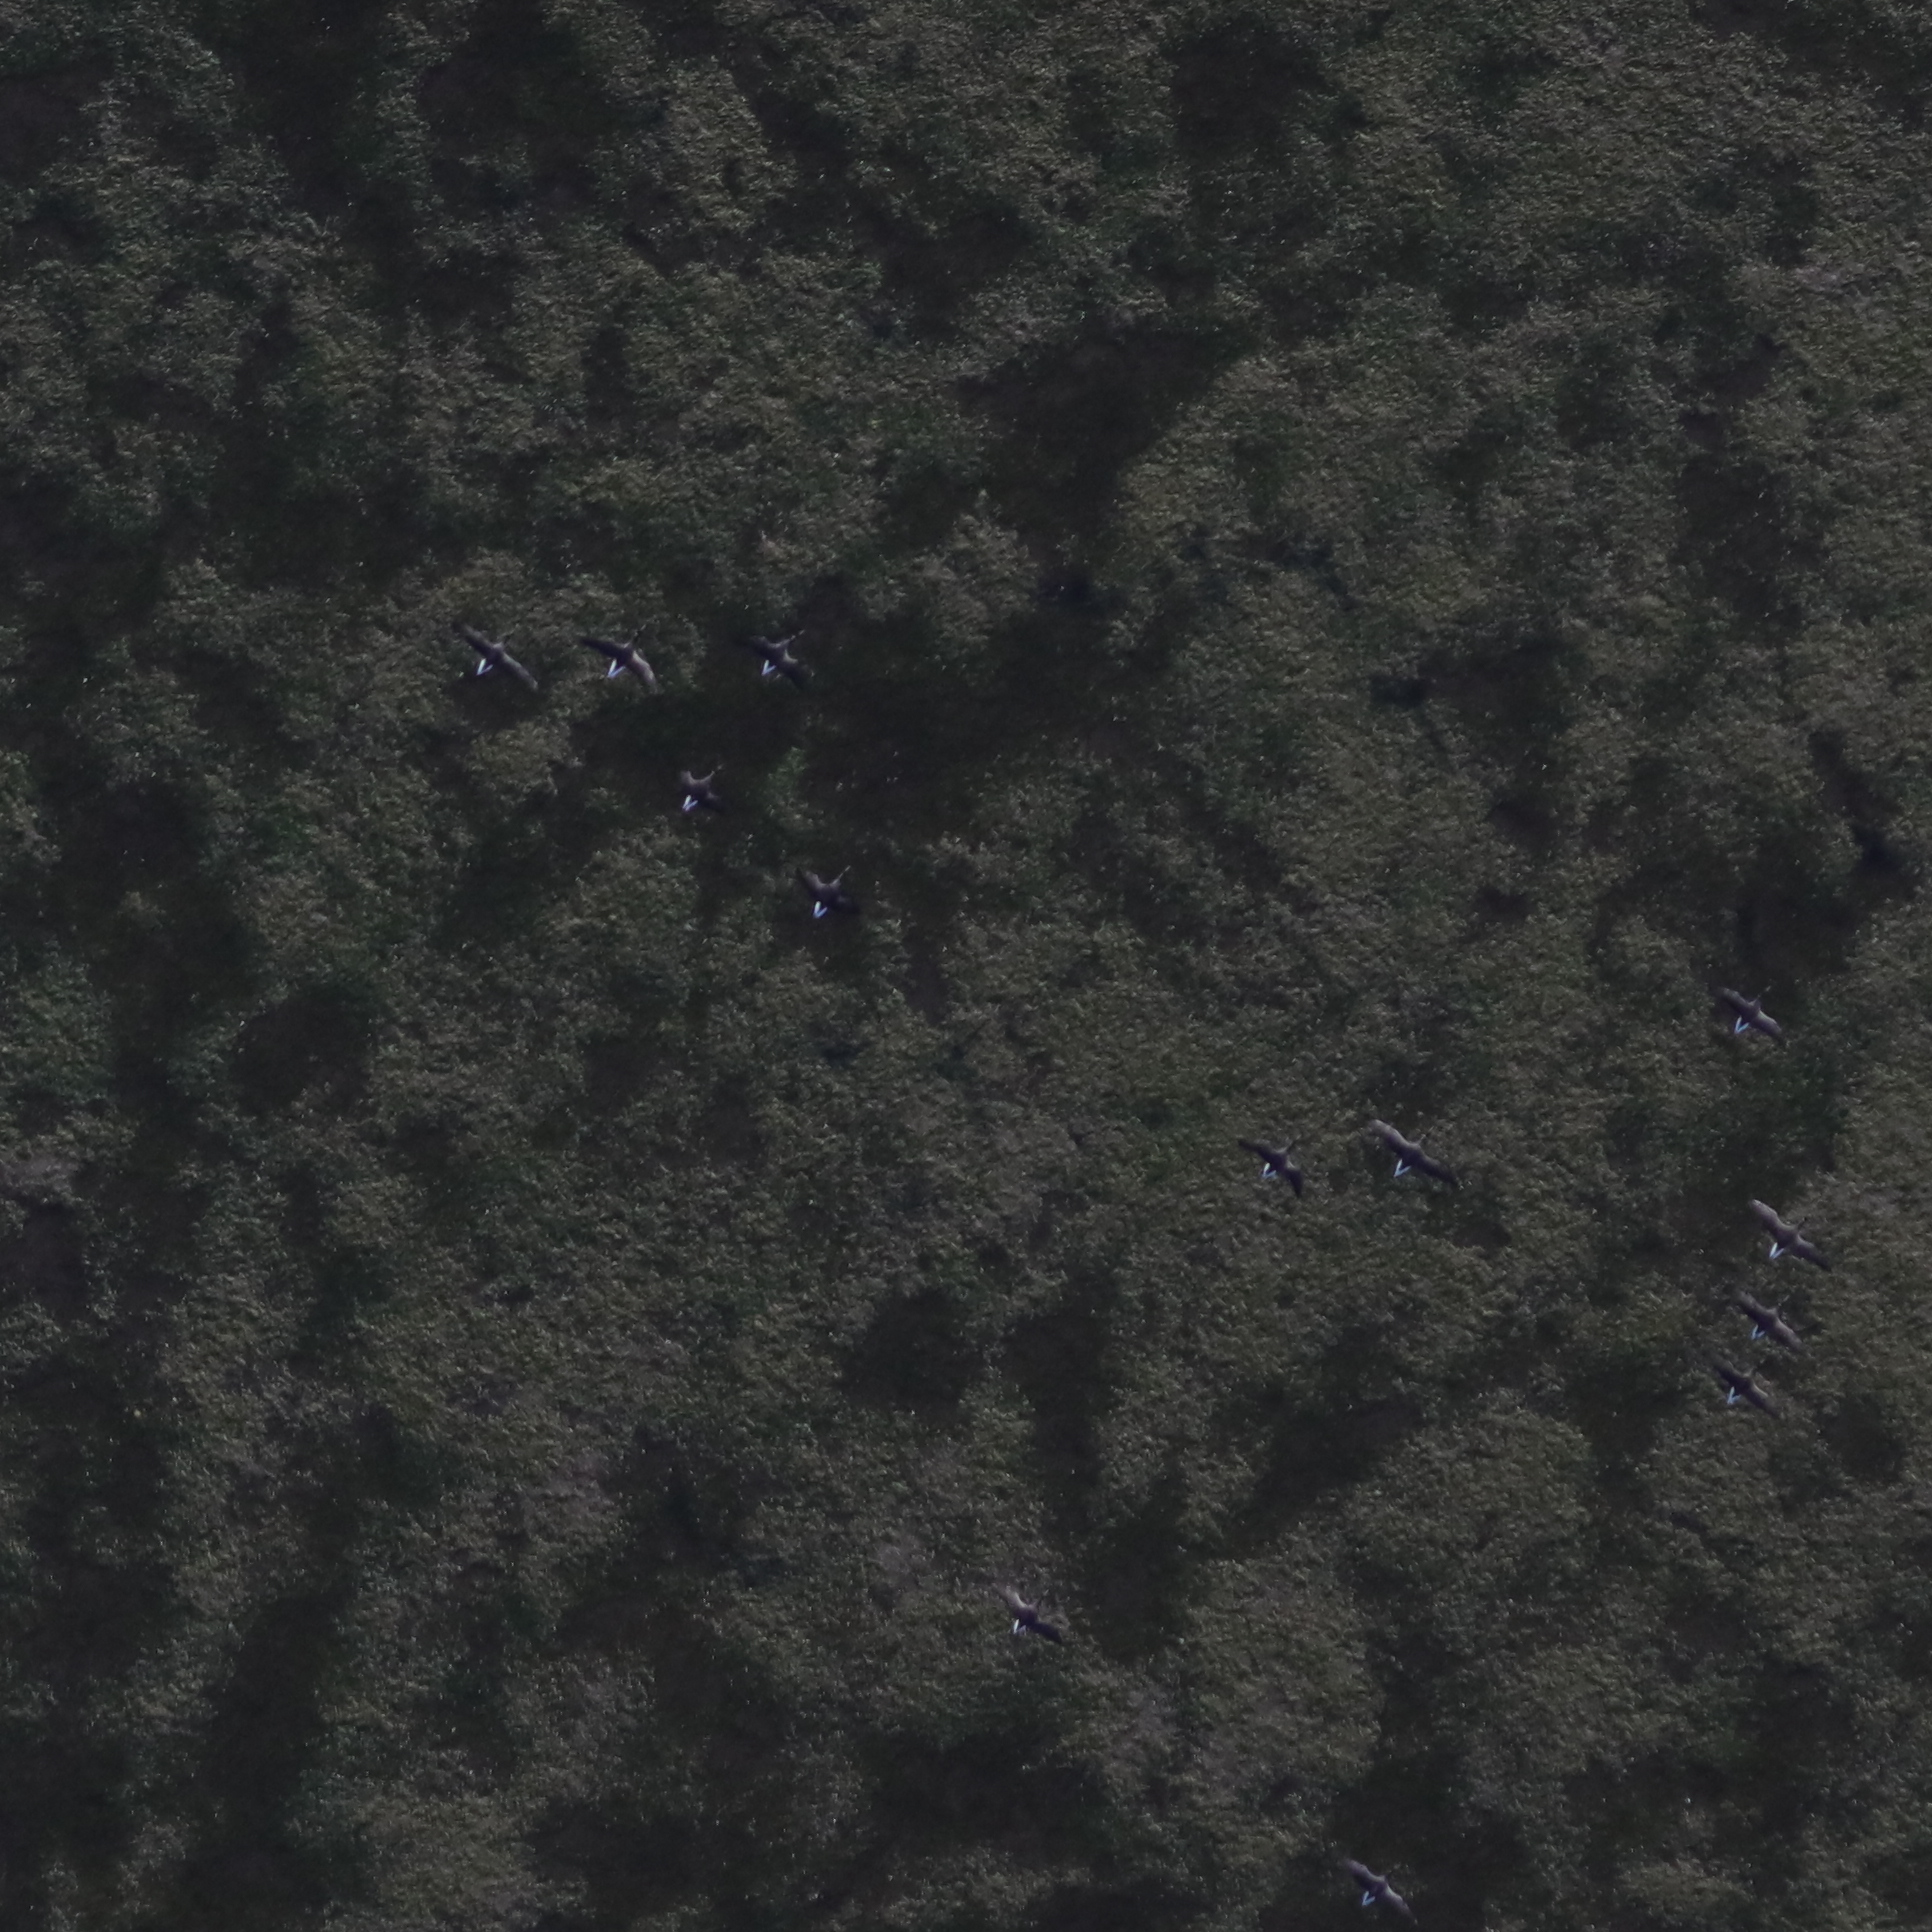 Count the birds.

13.